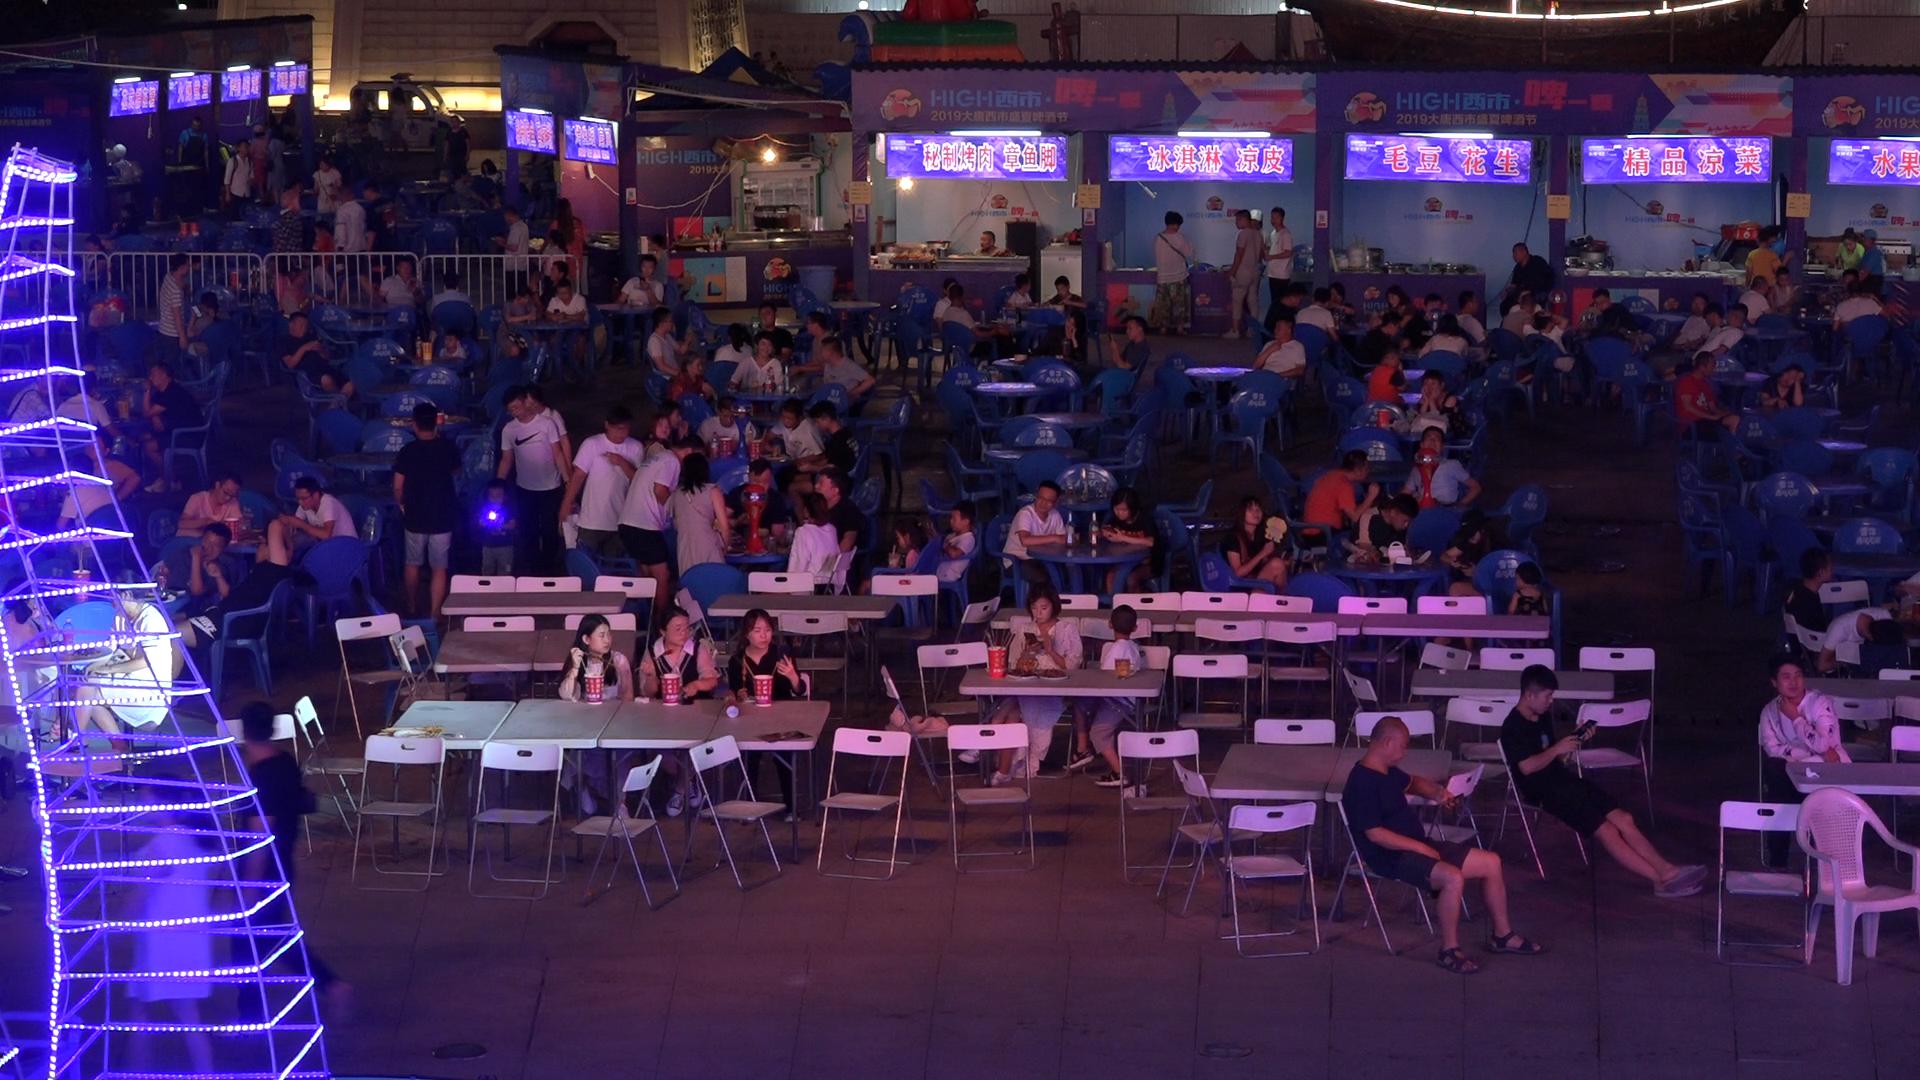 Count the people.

117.